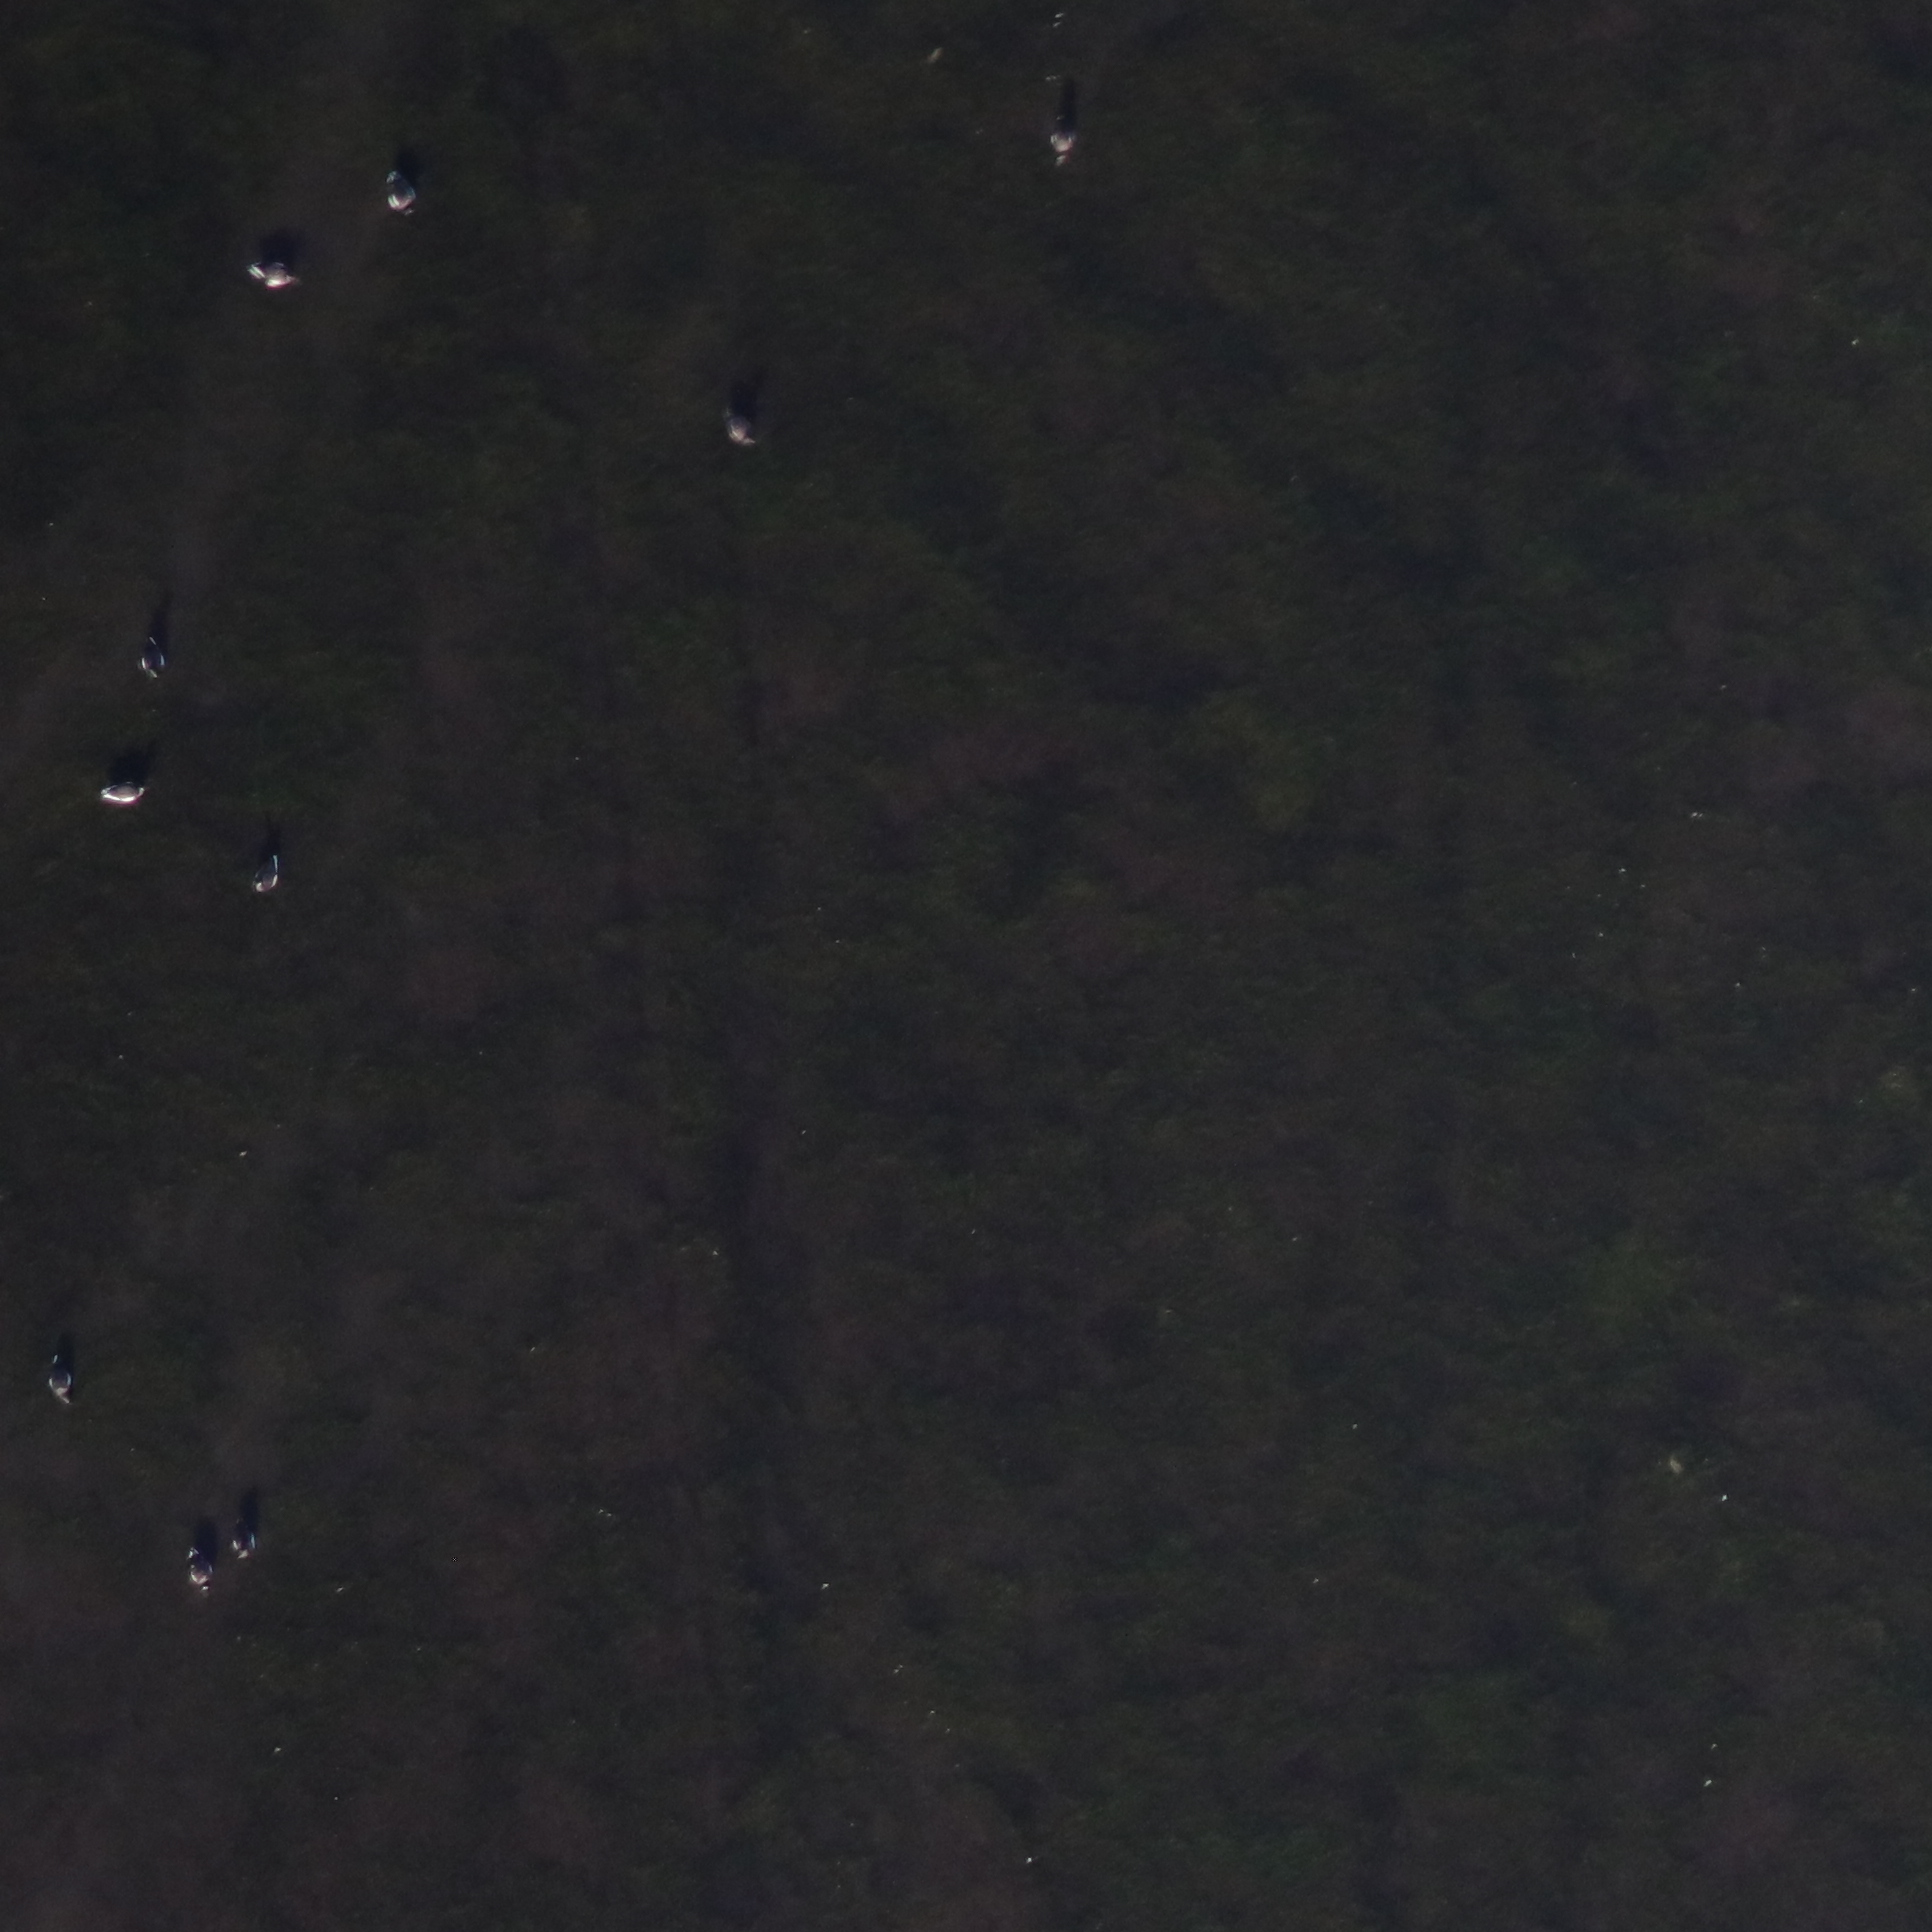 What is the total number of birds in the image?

10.